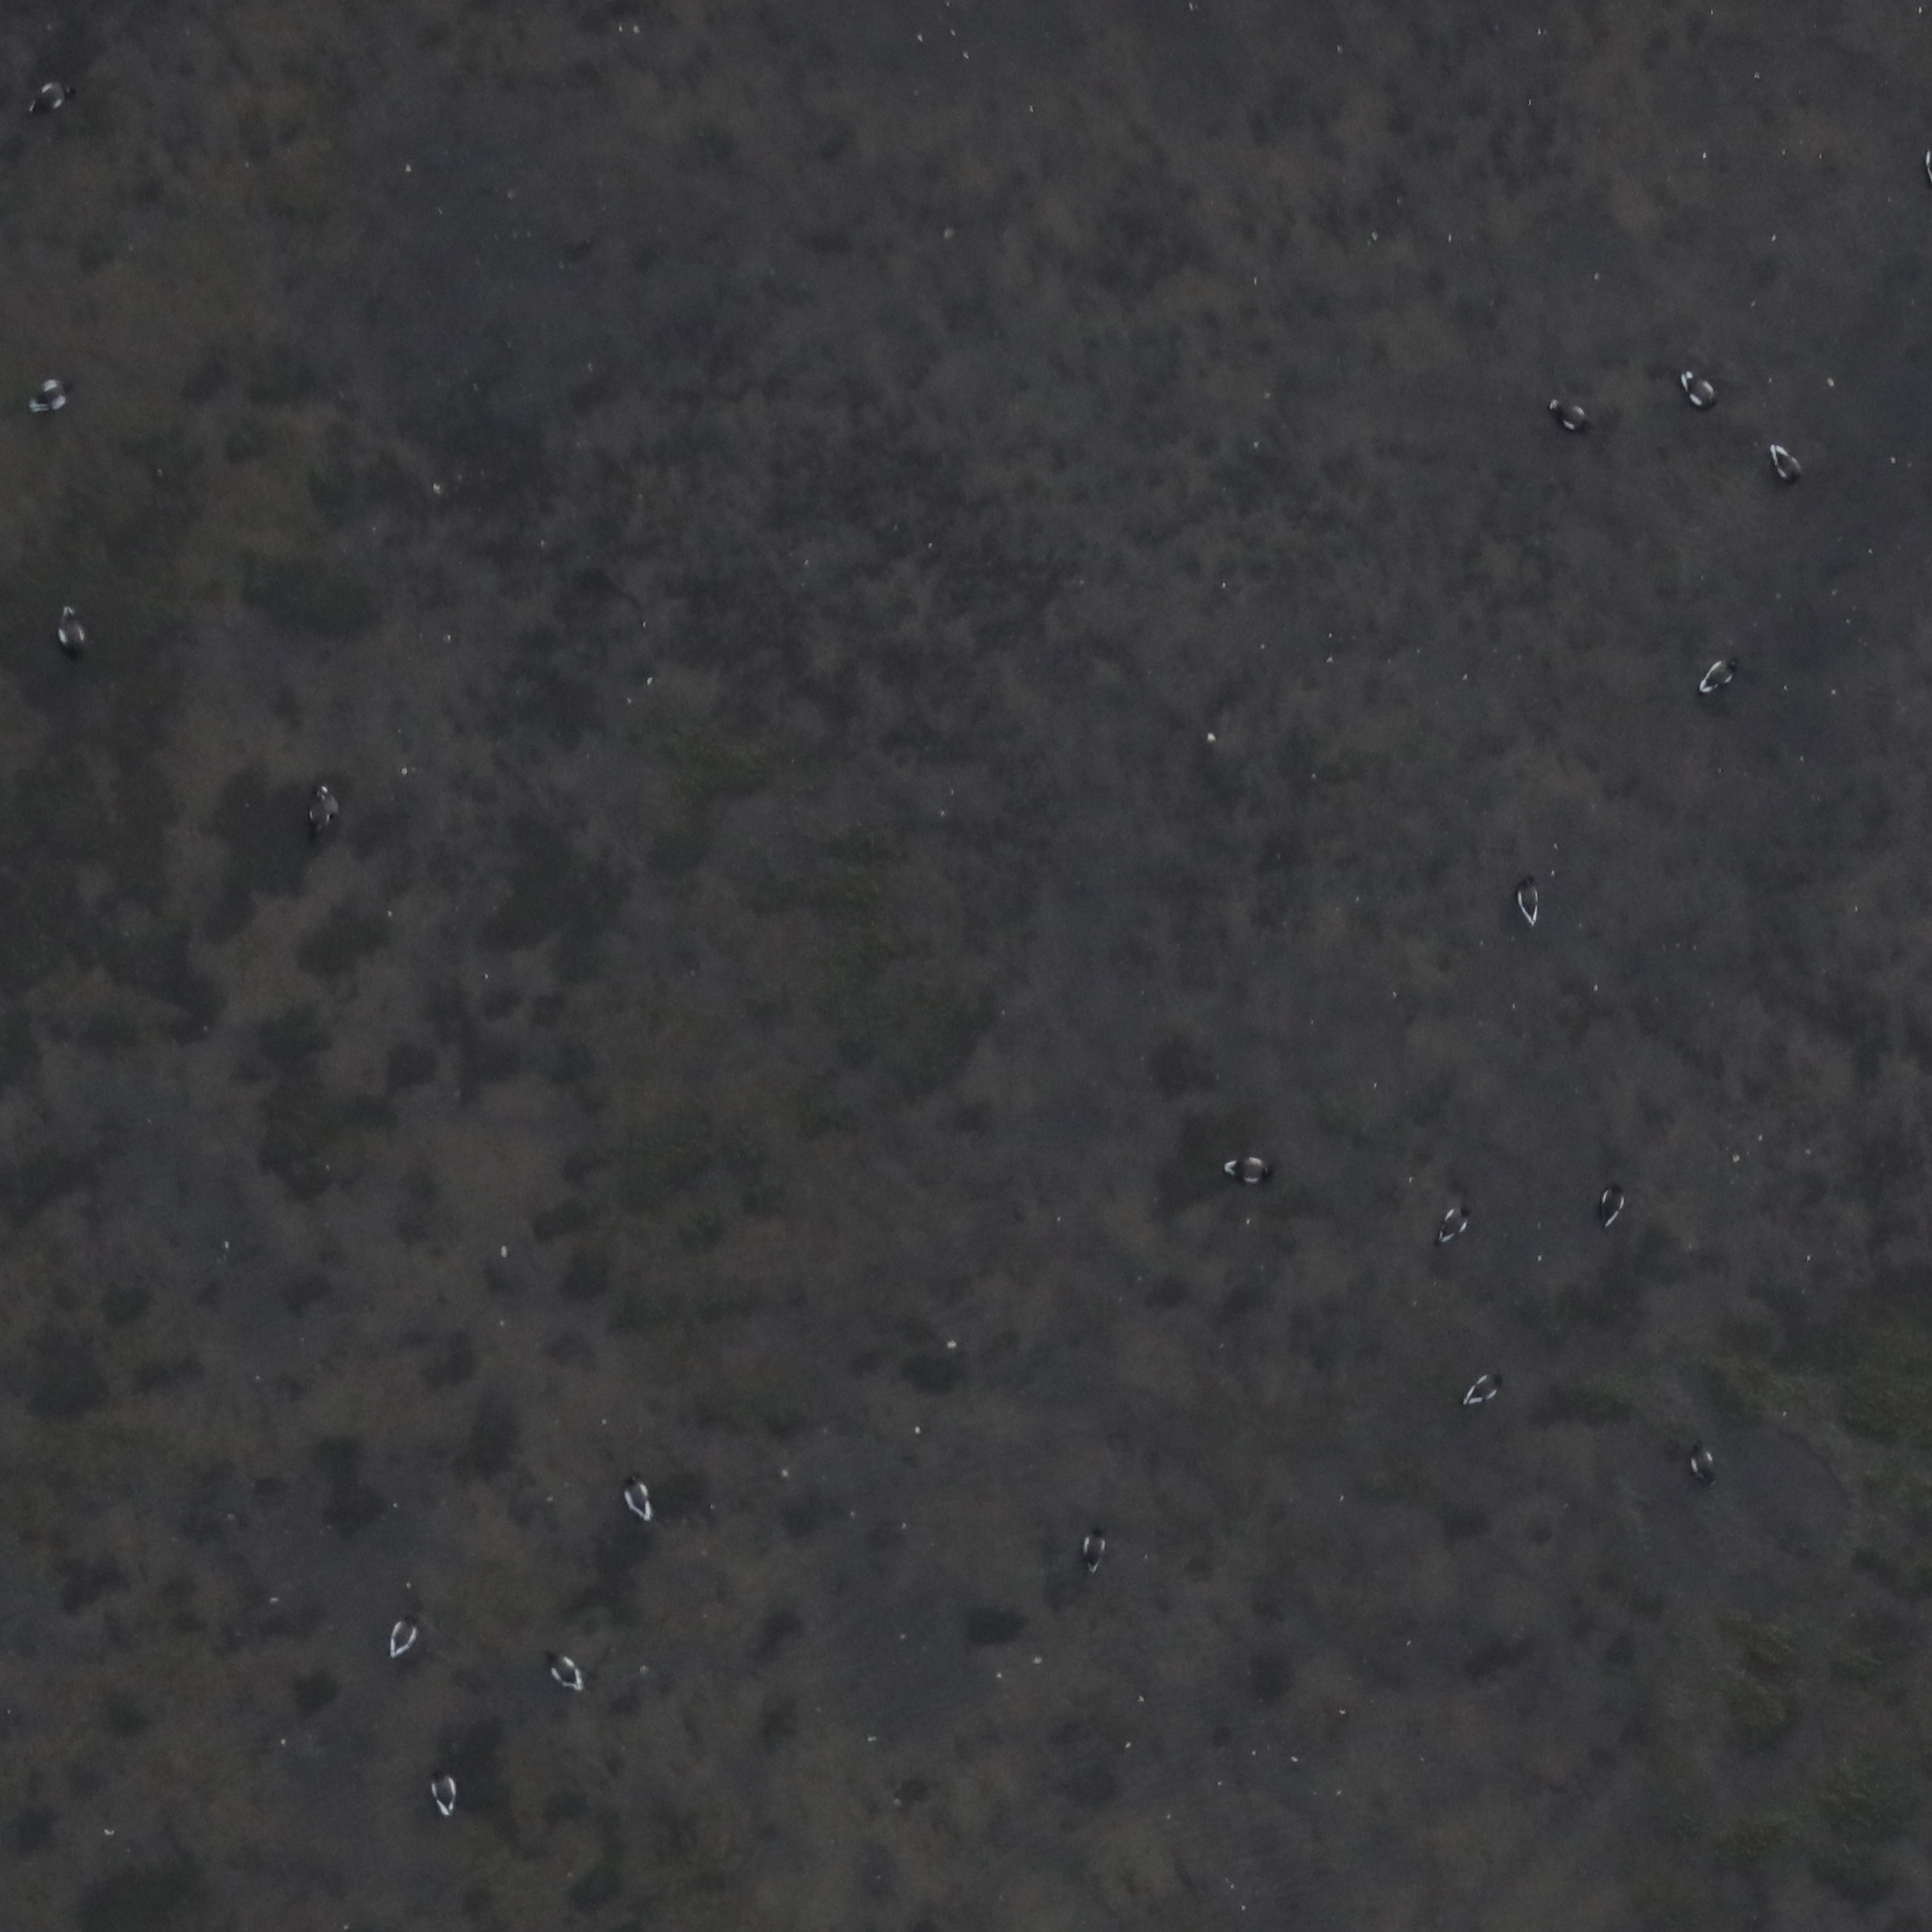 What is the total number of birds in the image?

19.